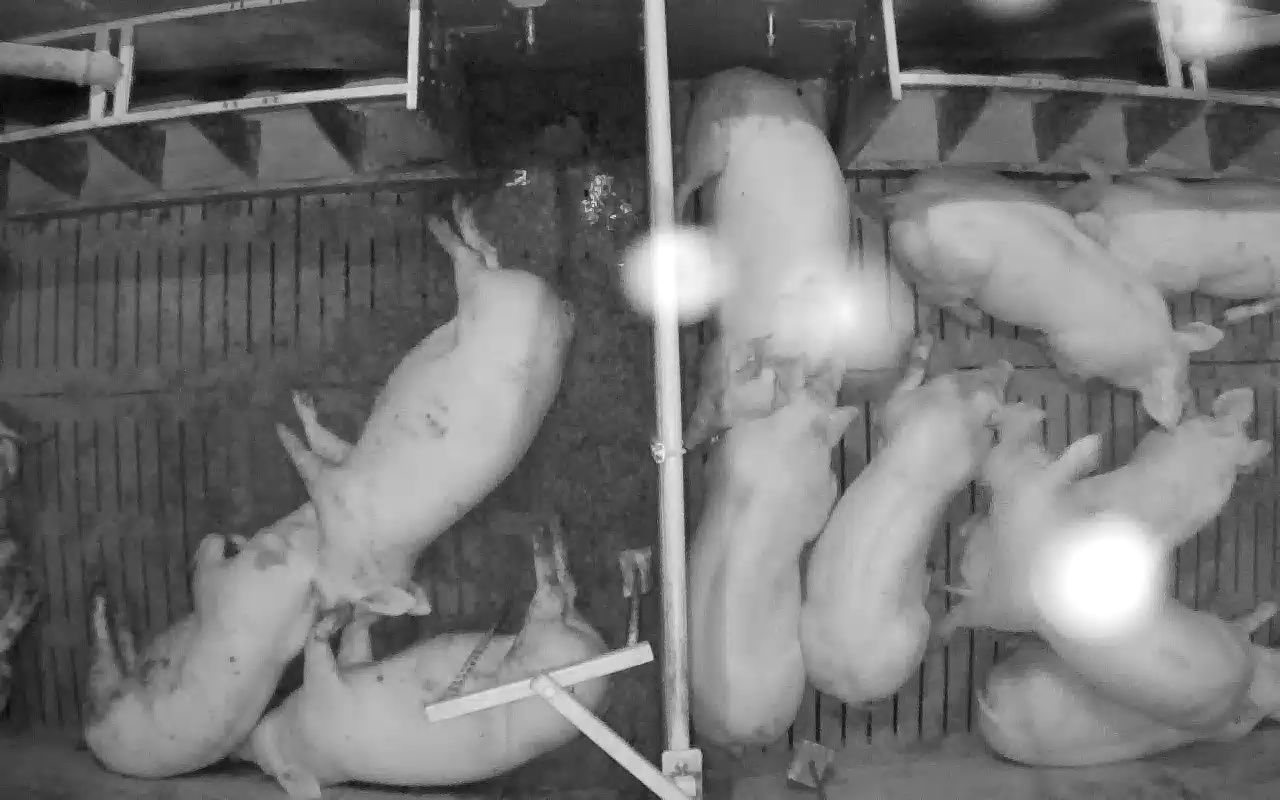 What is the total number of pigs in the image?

11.